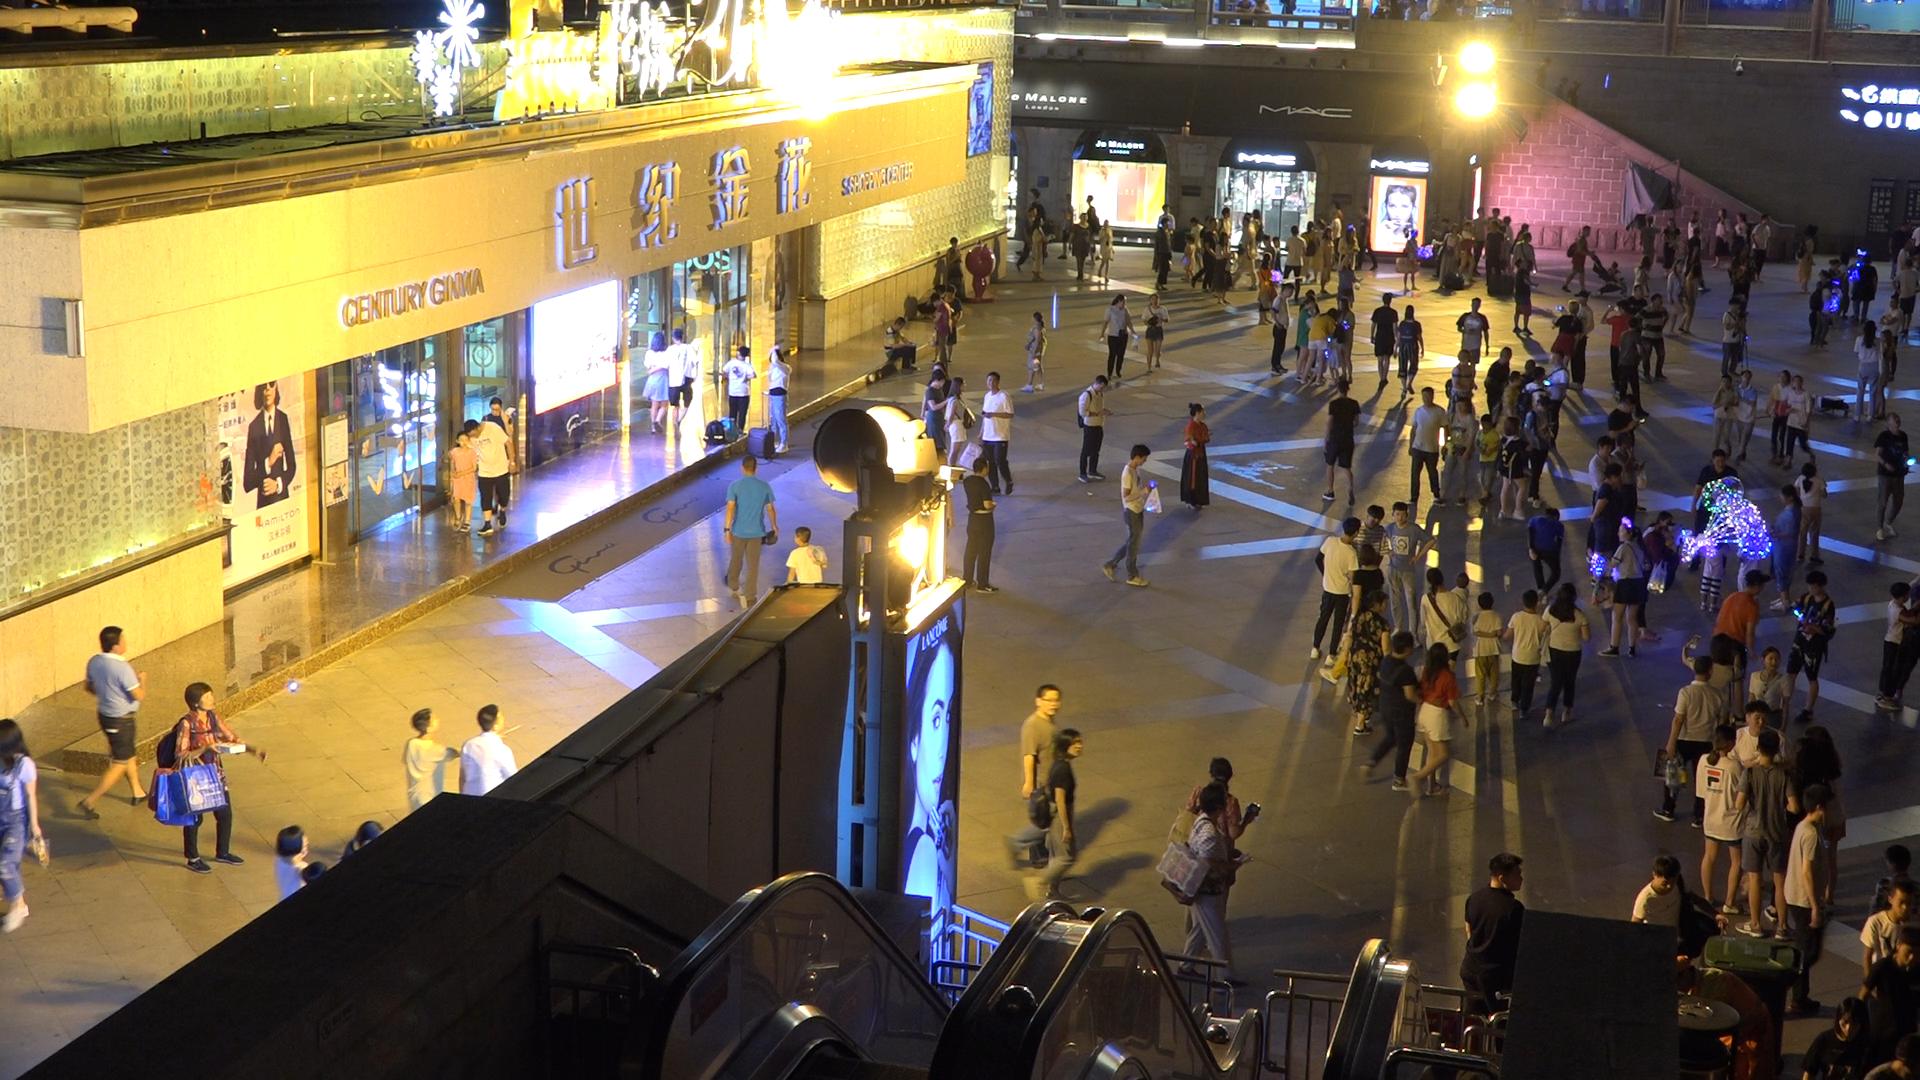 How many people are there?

175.